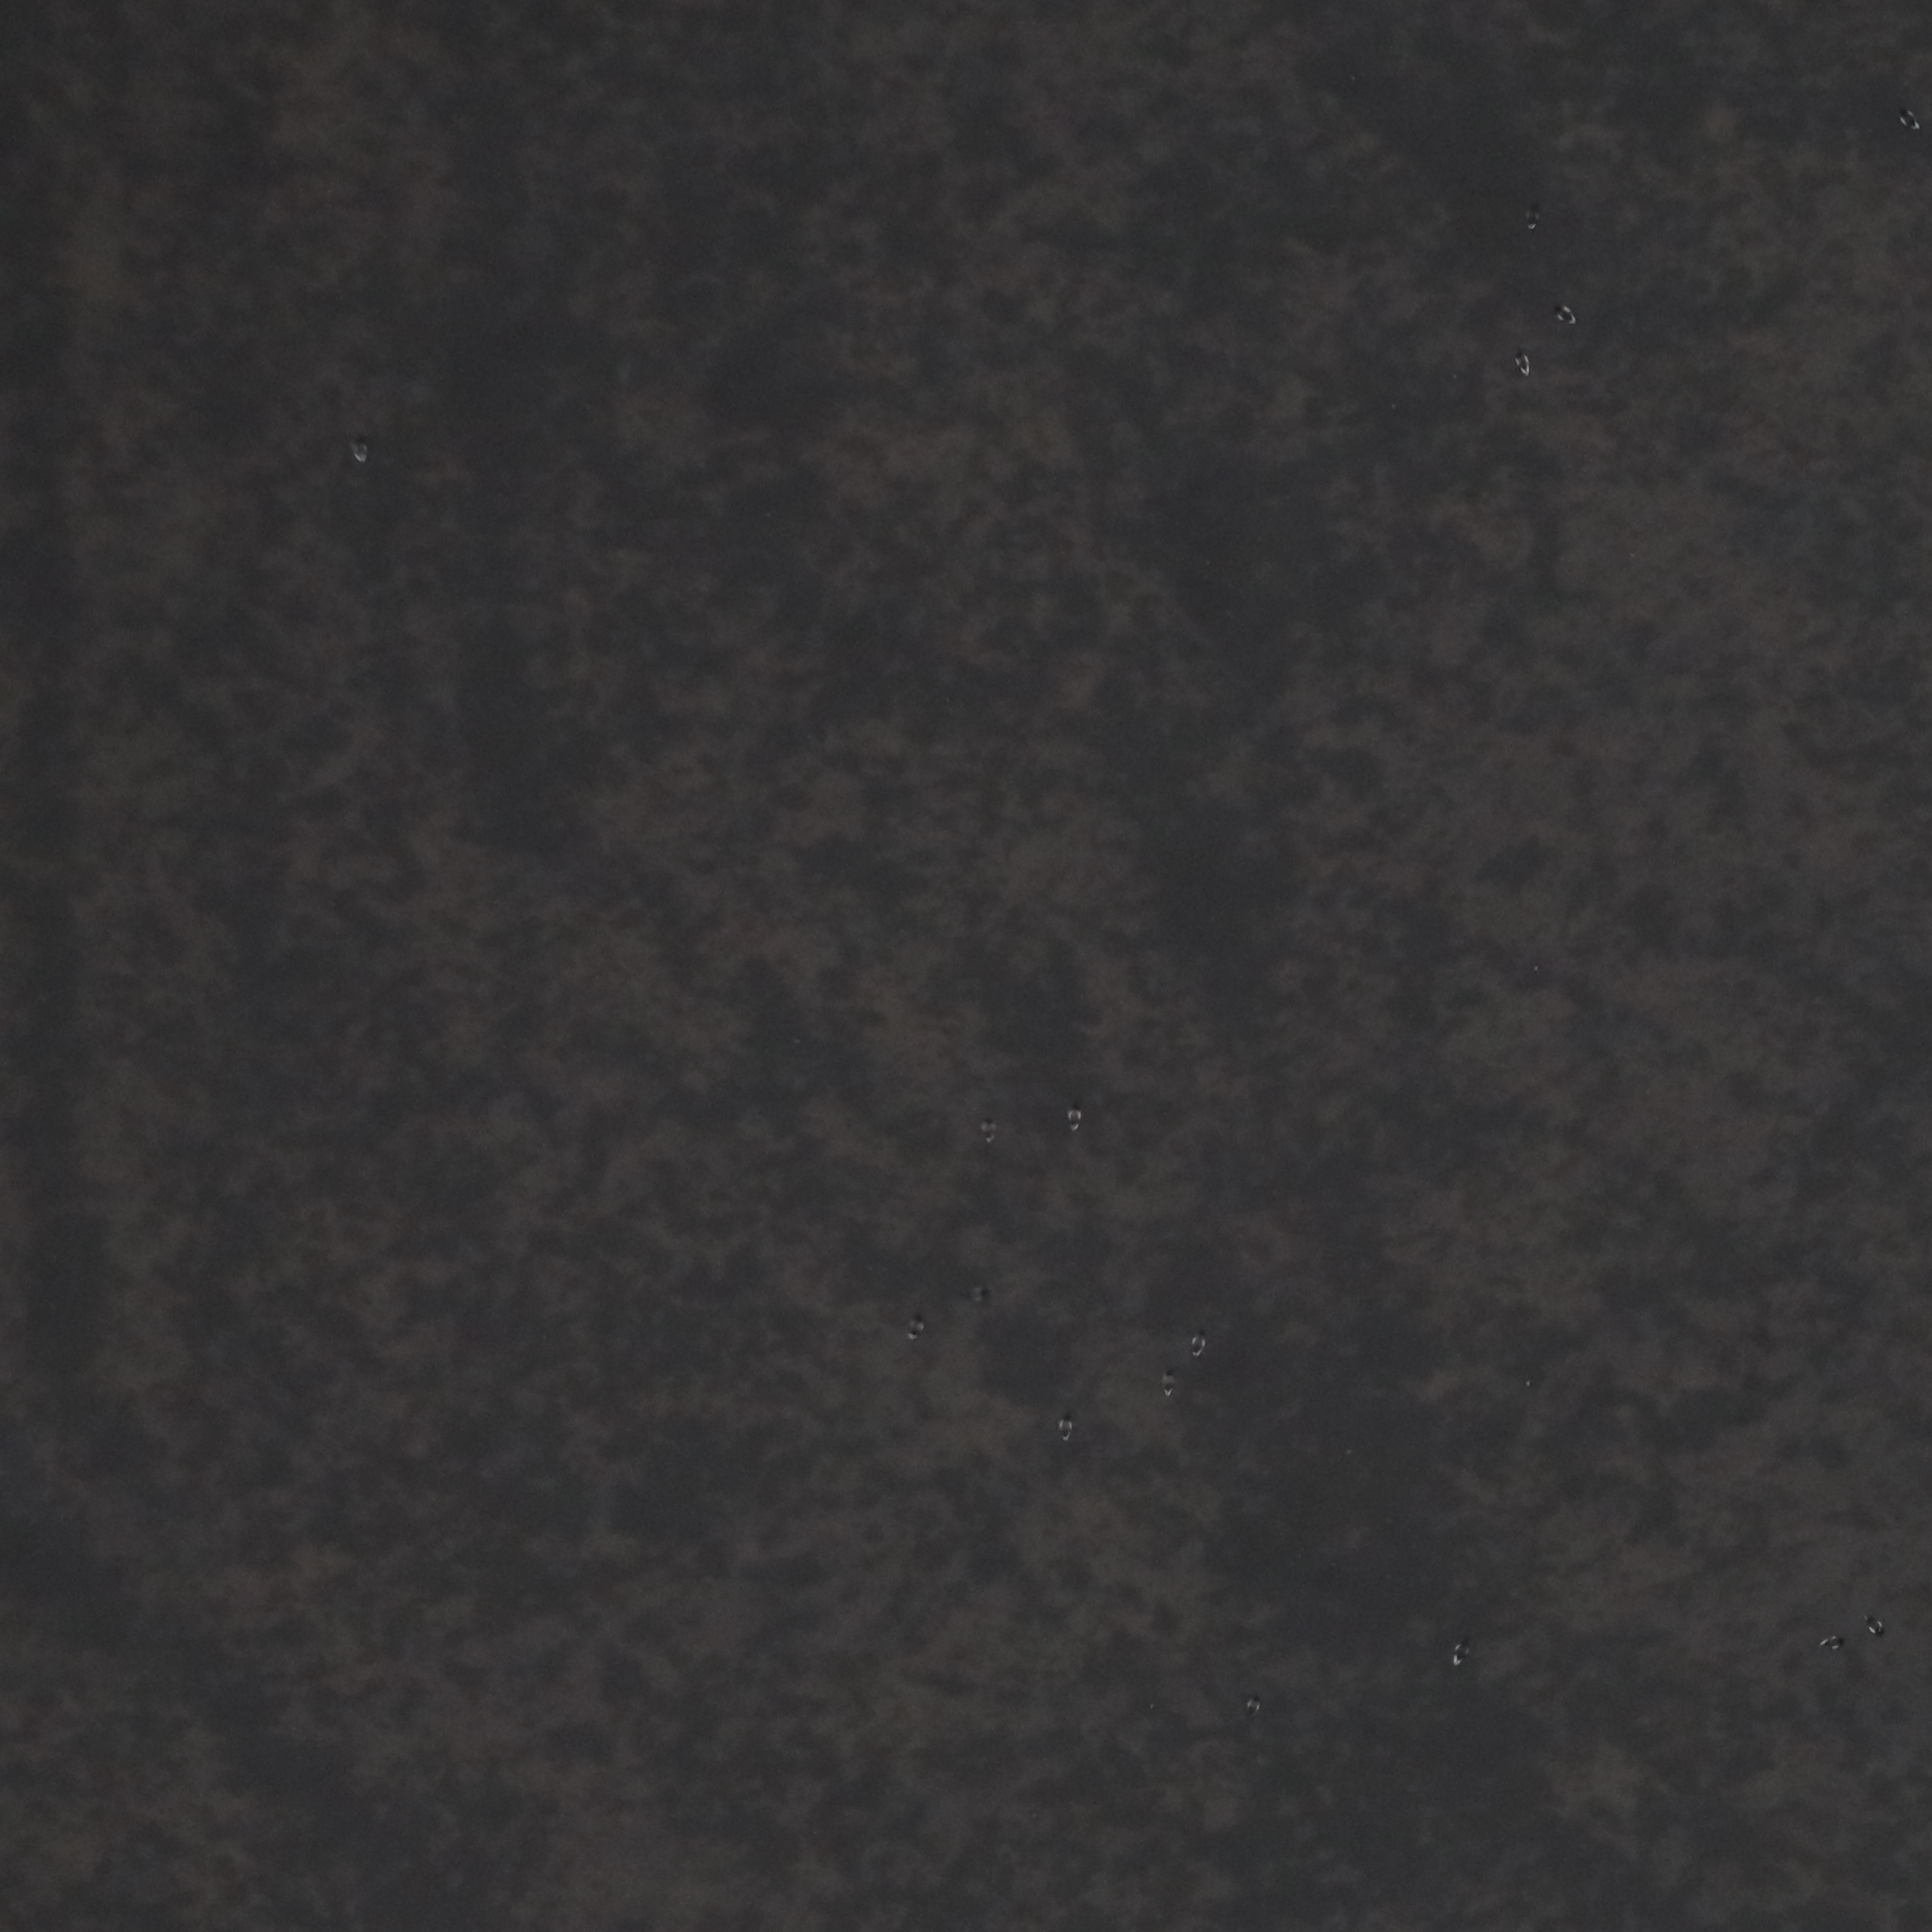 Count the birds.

16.